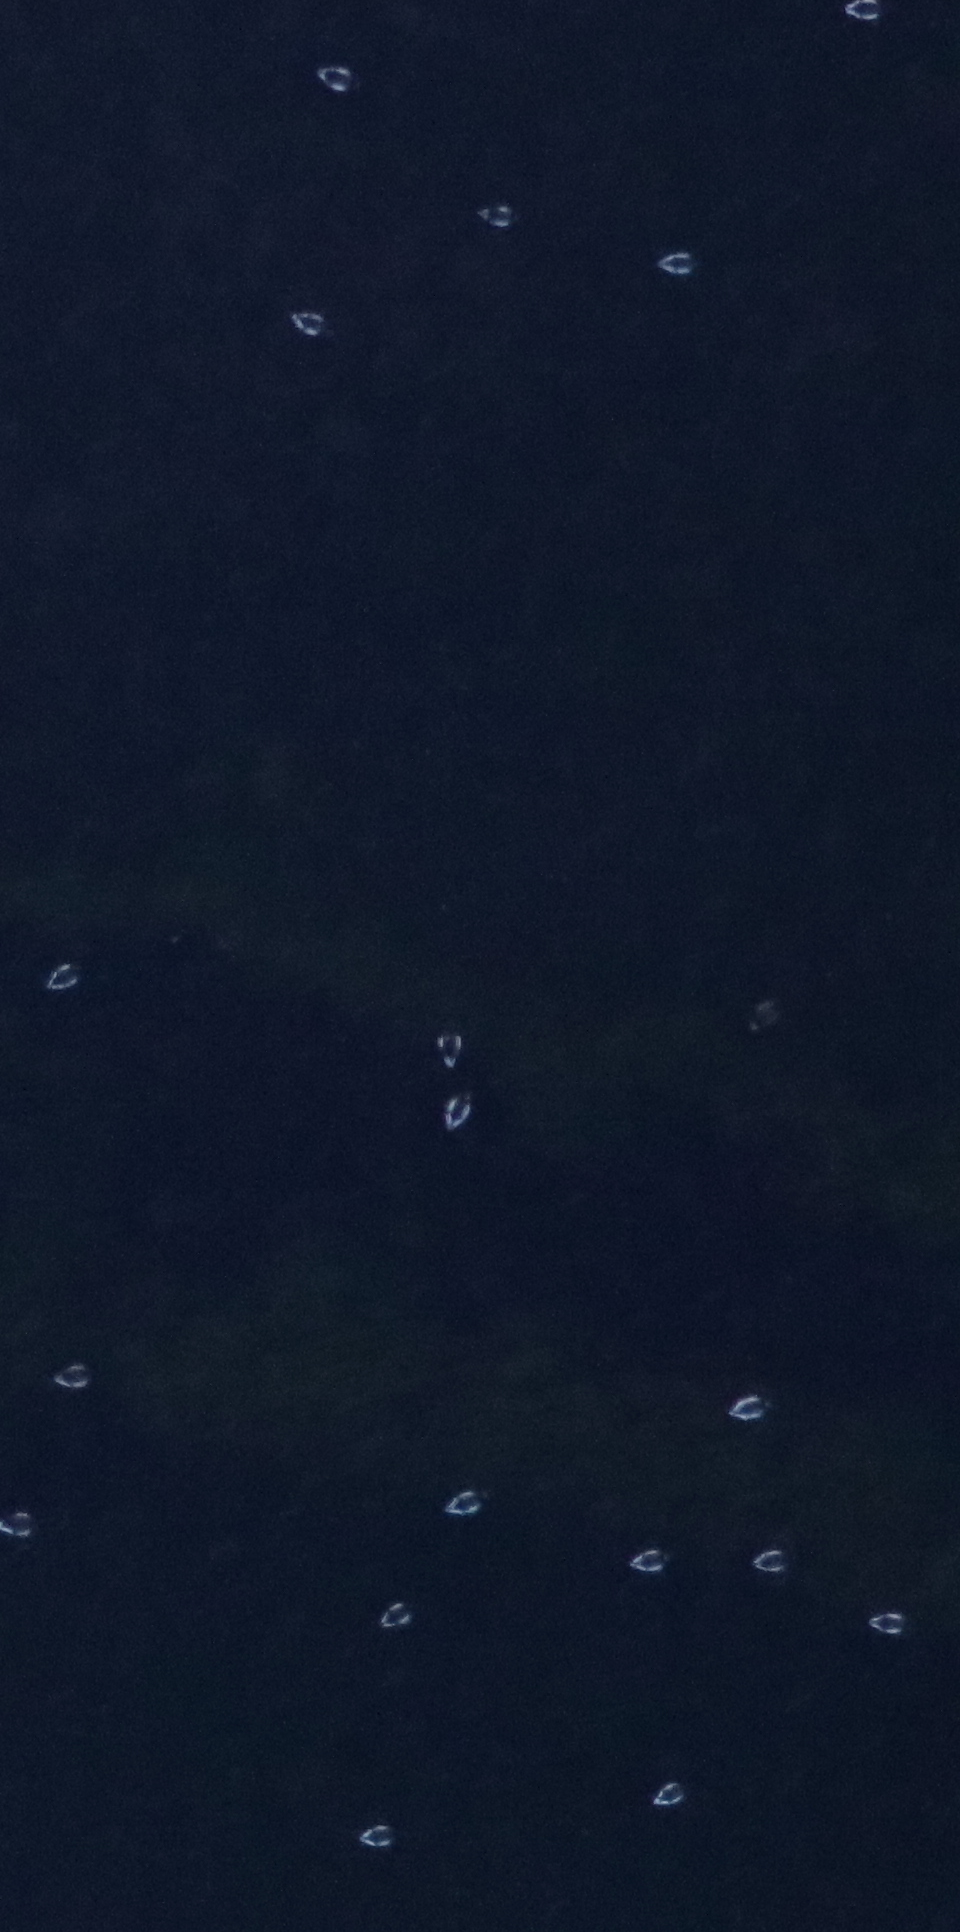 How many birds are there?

19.